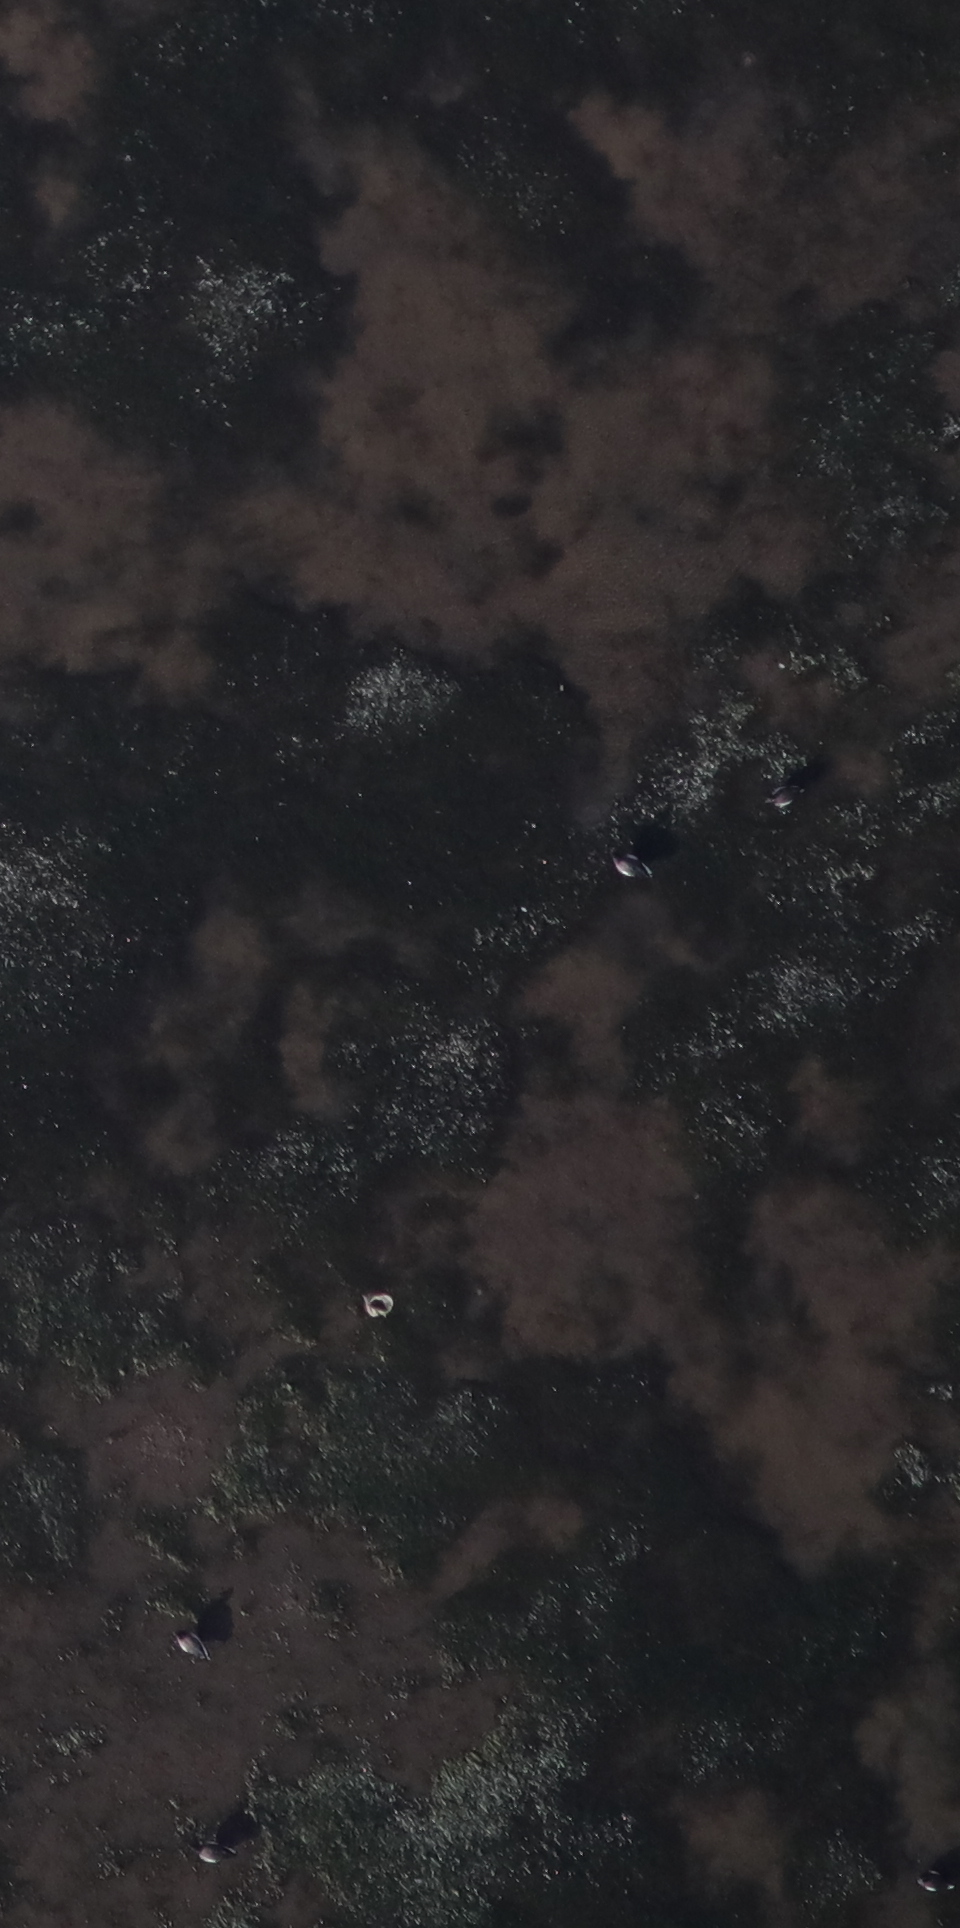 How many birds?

5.